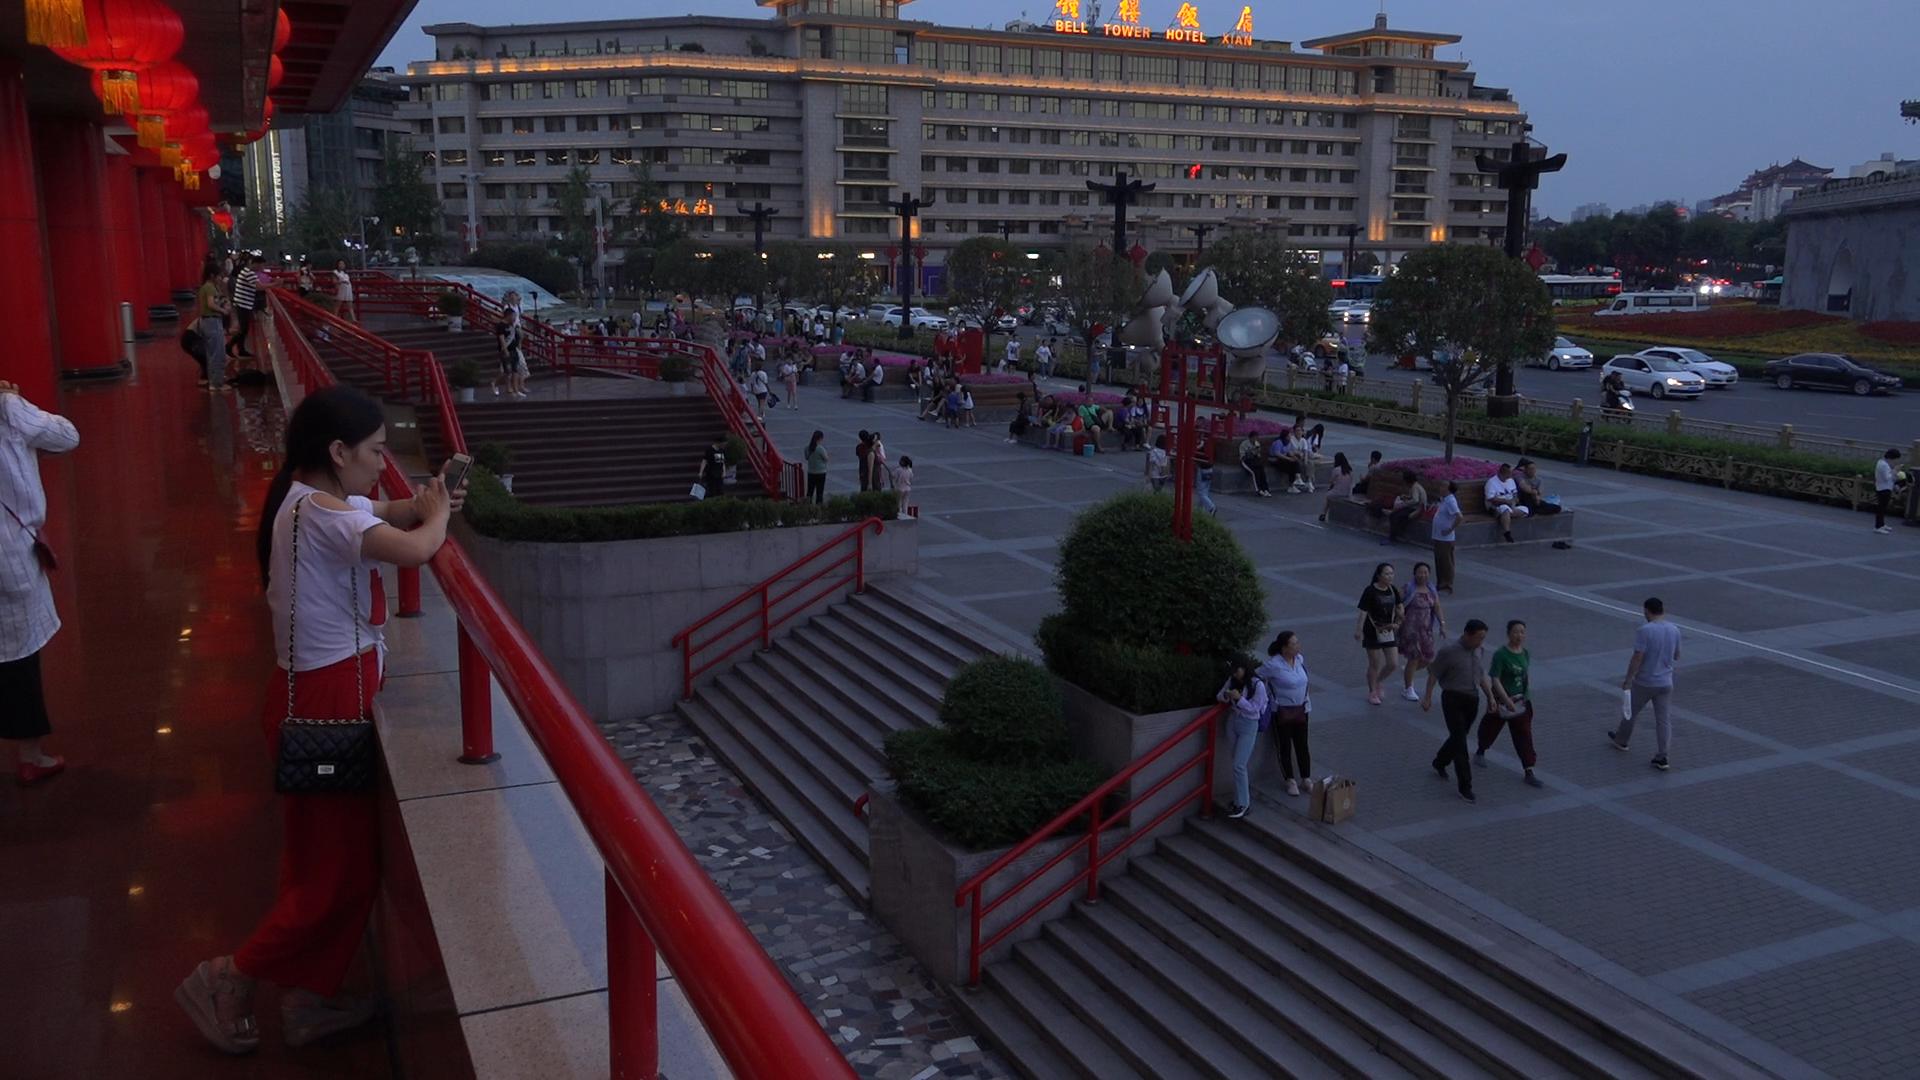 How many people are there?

117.